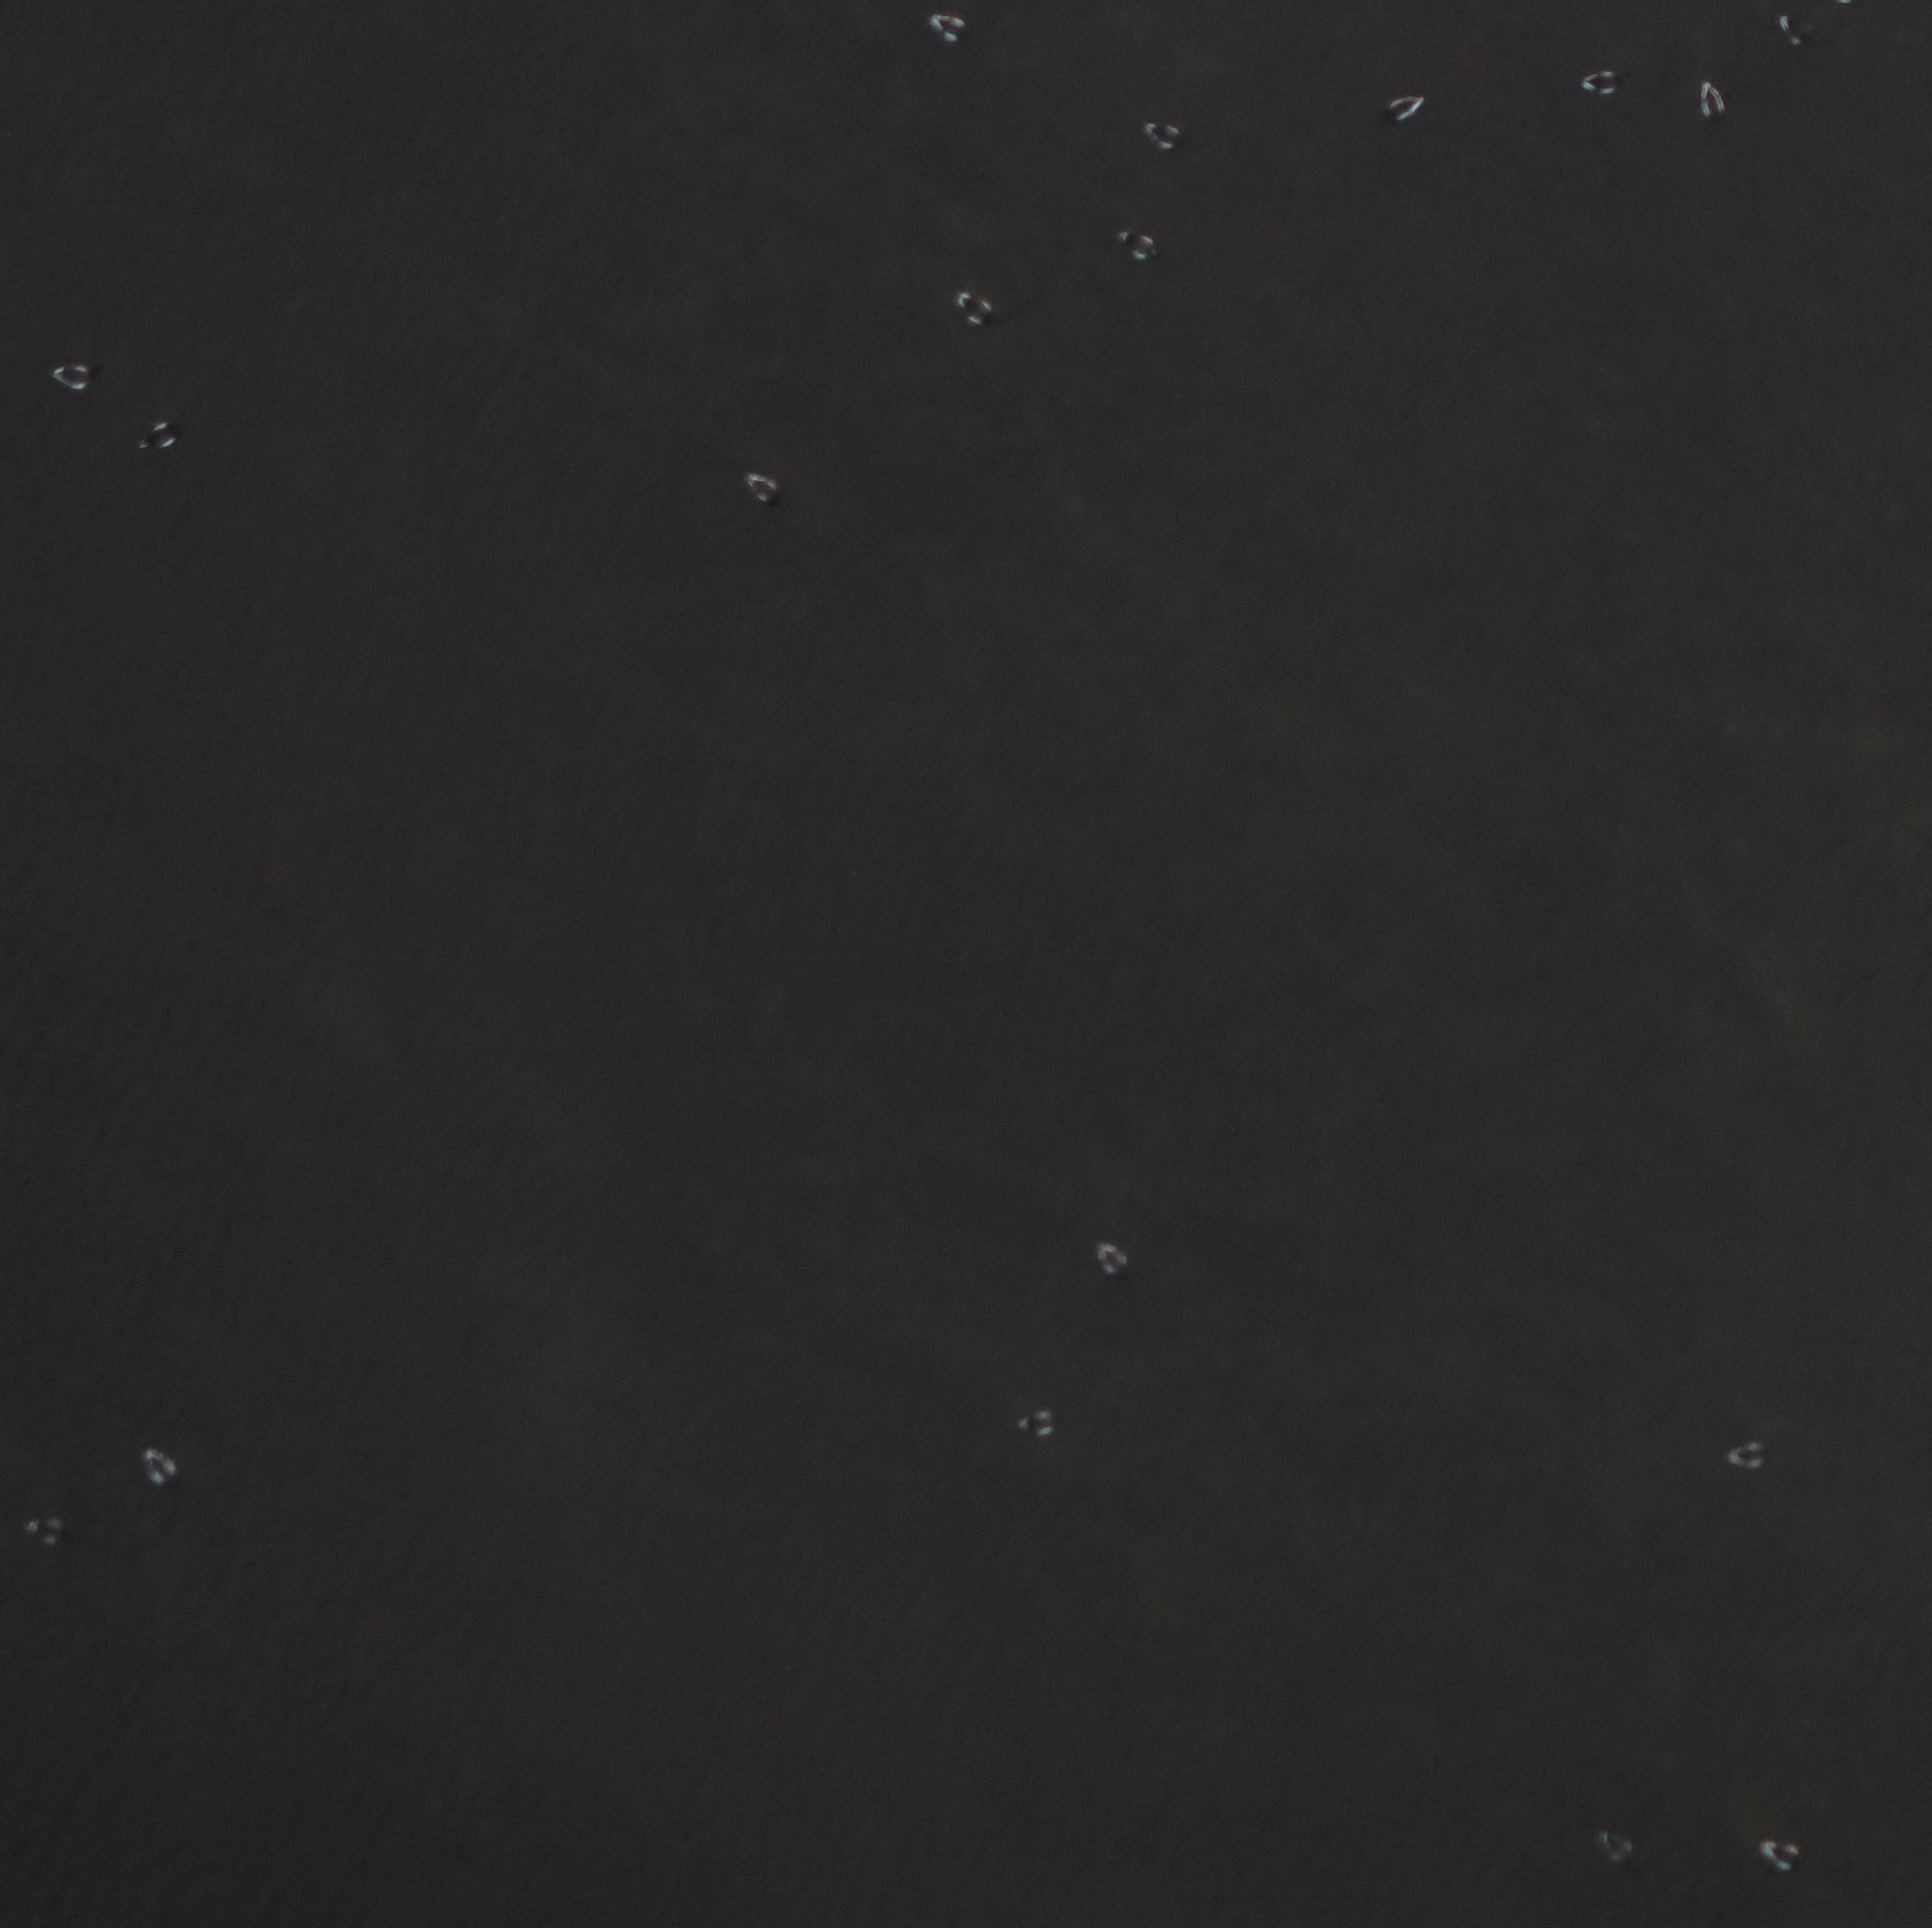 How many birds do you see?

18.